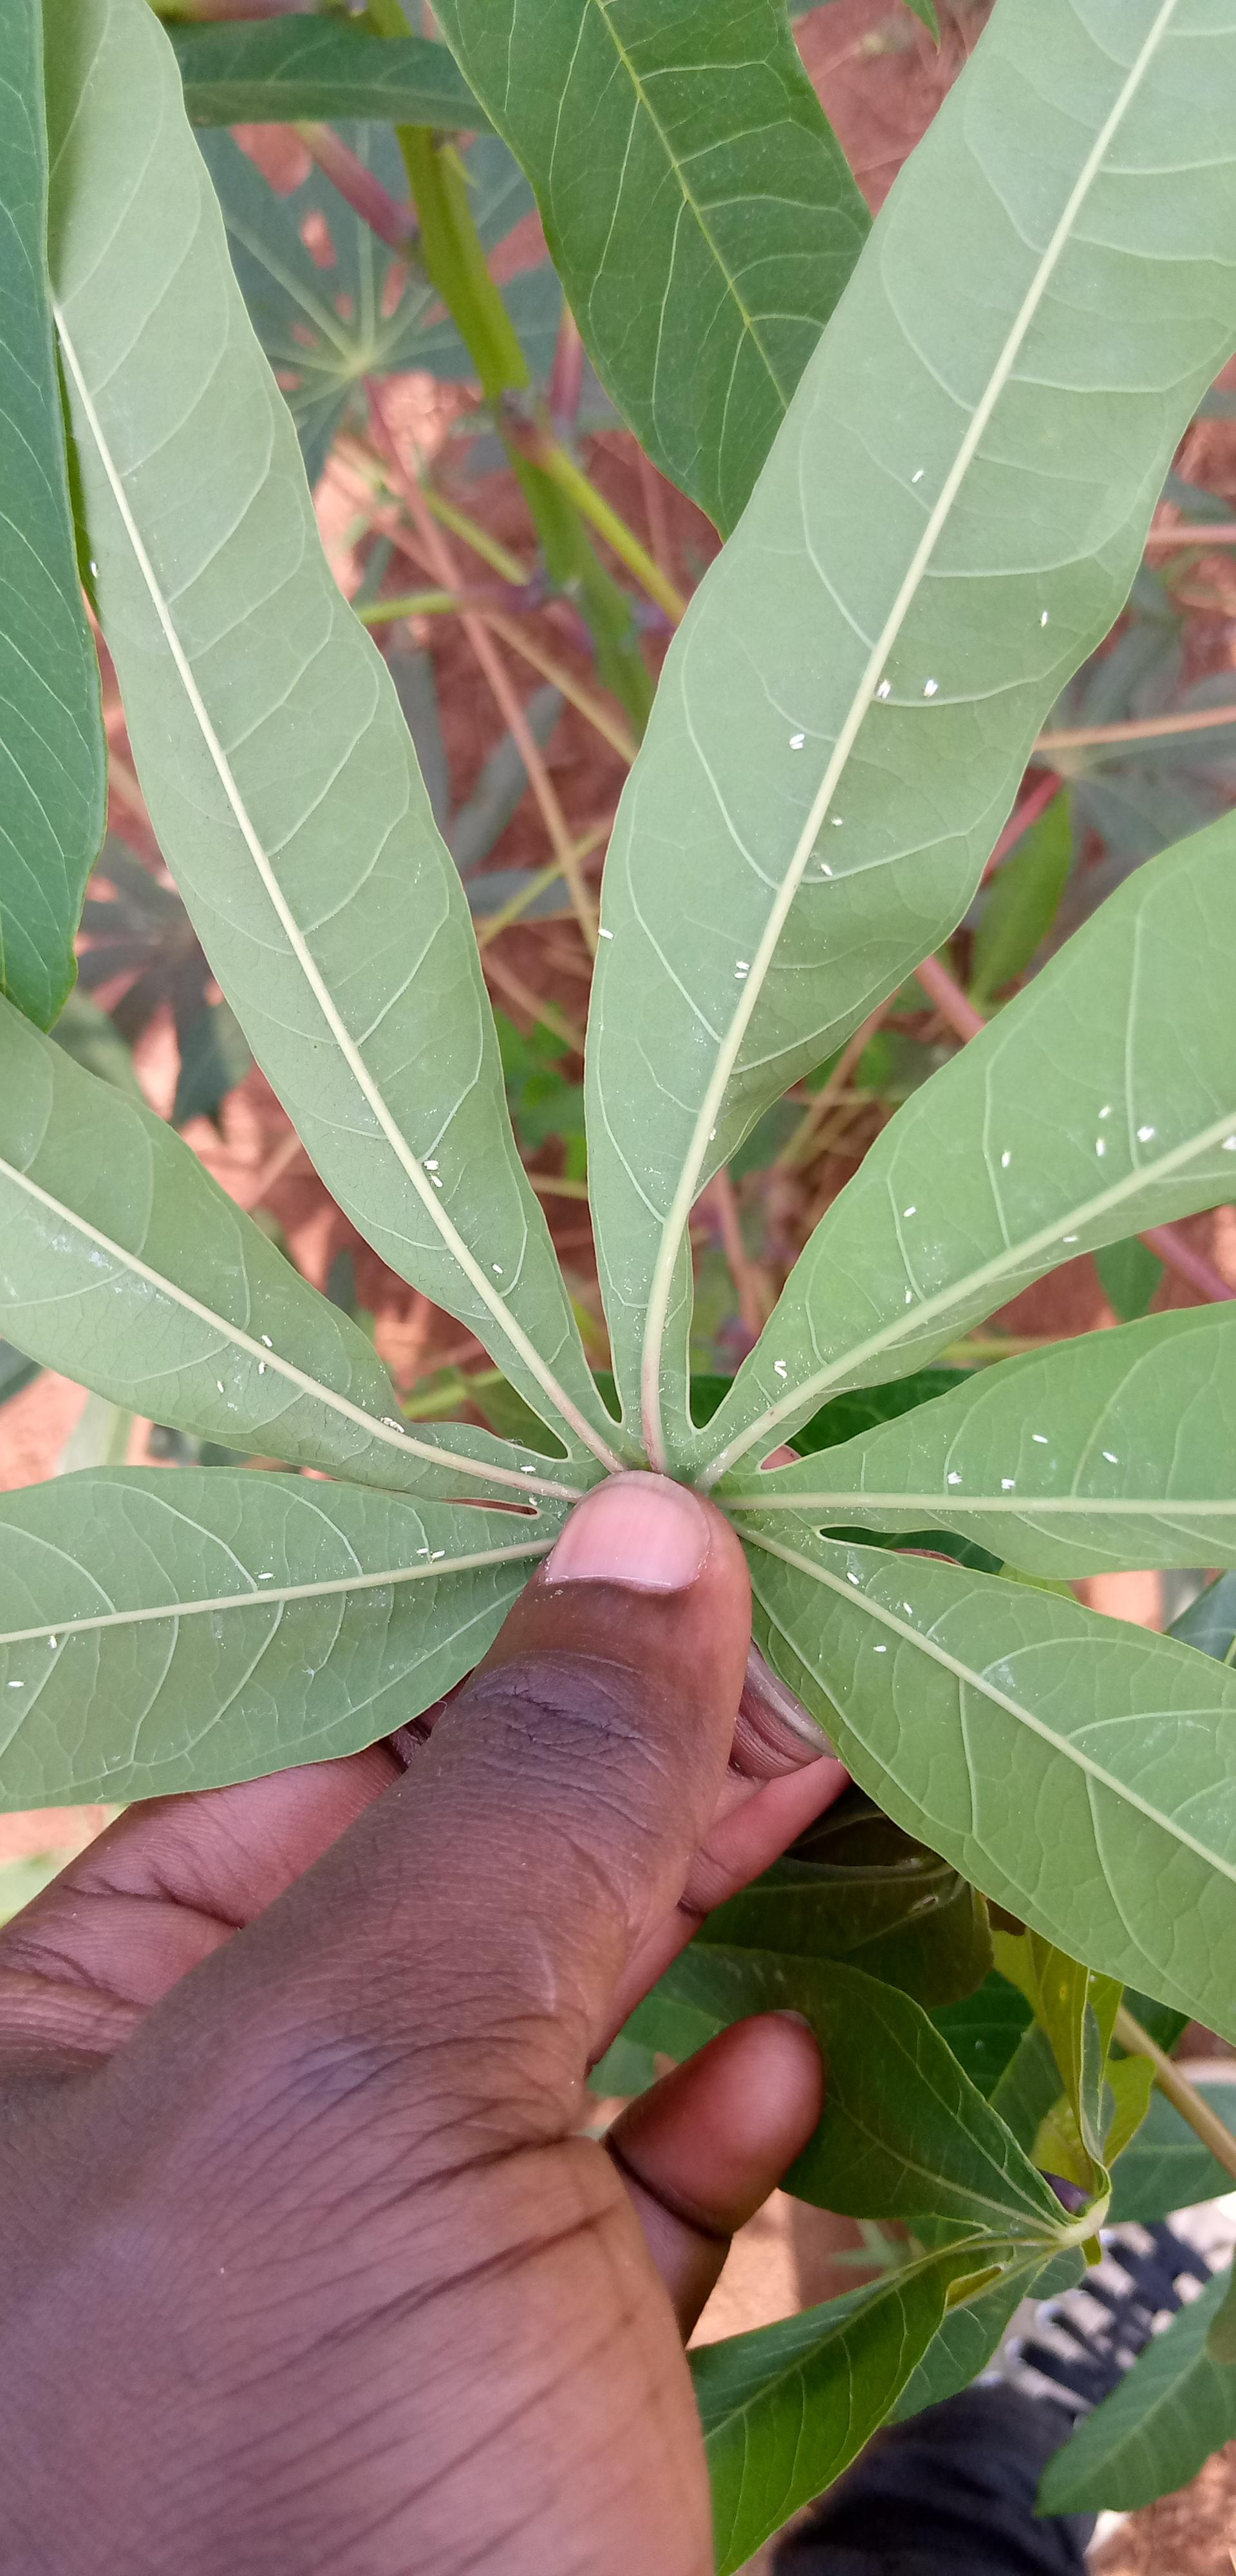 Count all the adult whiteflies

52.